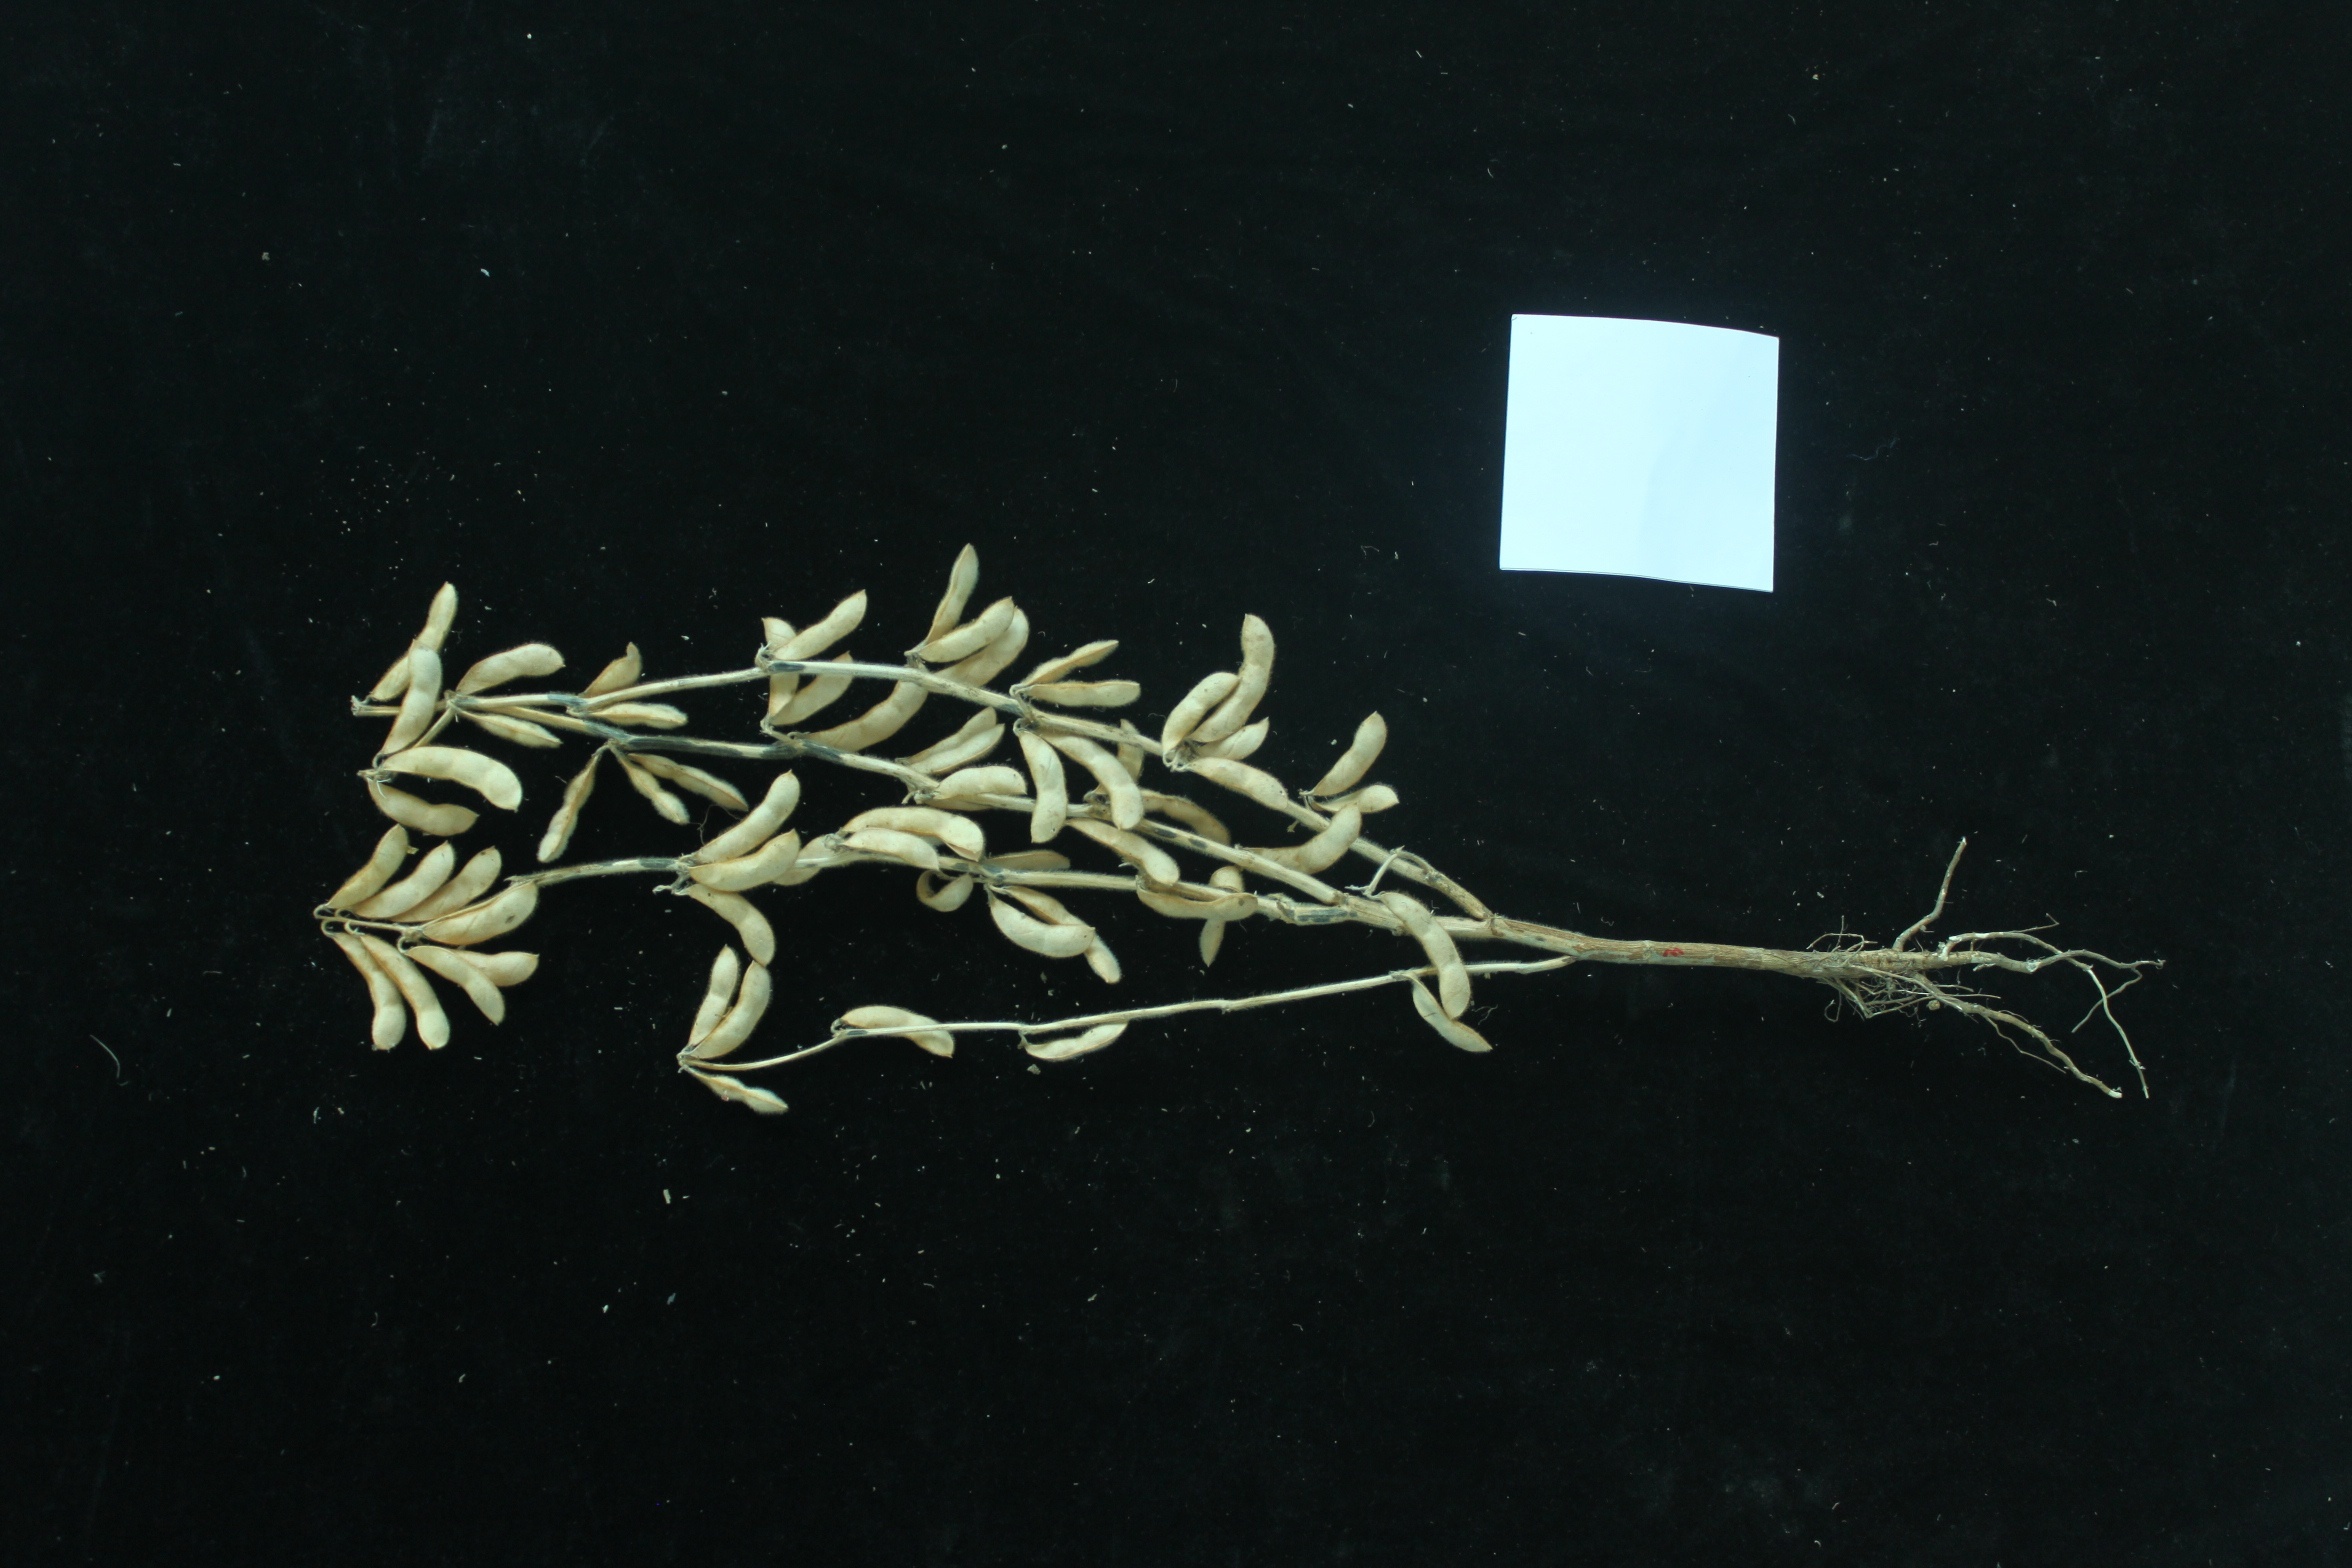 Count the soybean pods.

63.